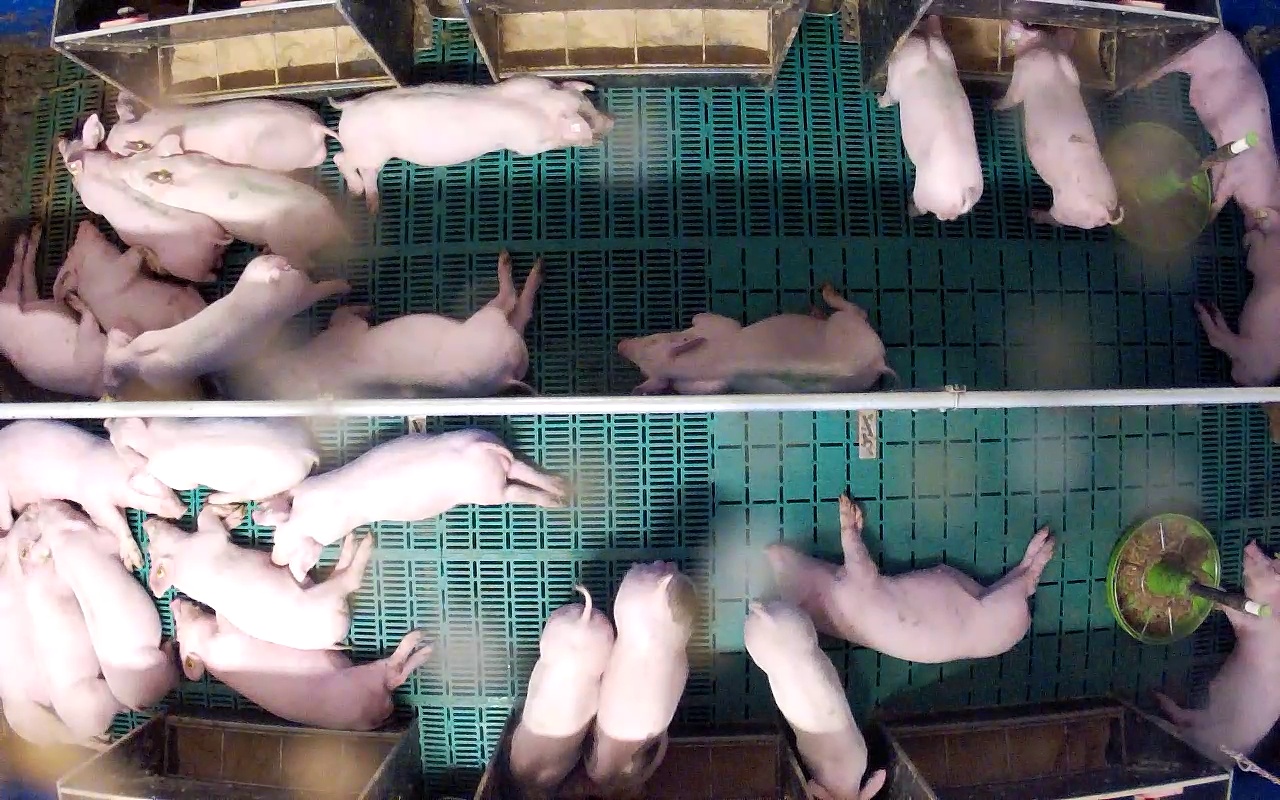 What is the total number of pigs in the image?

26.